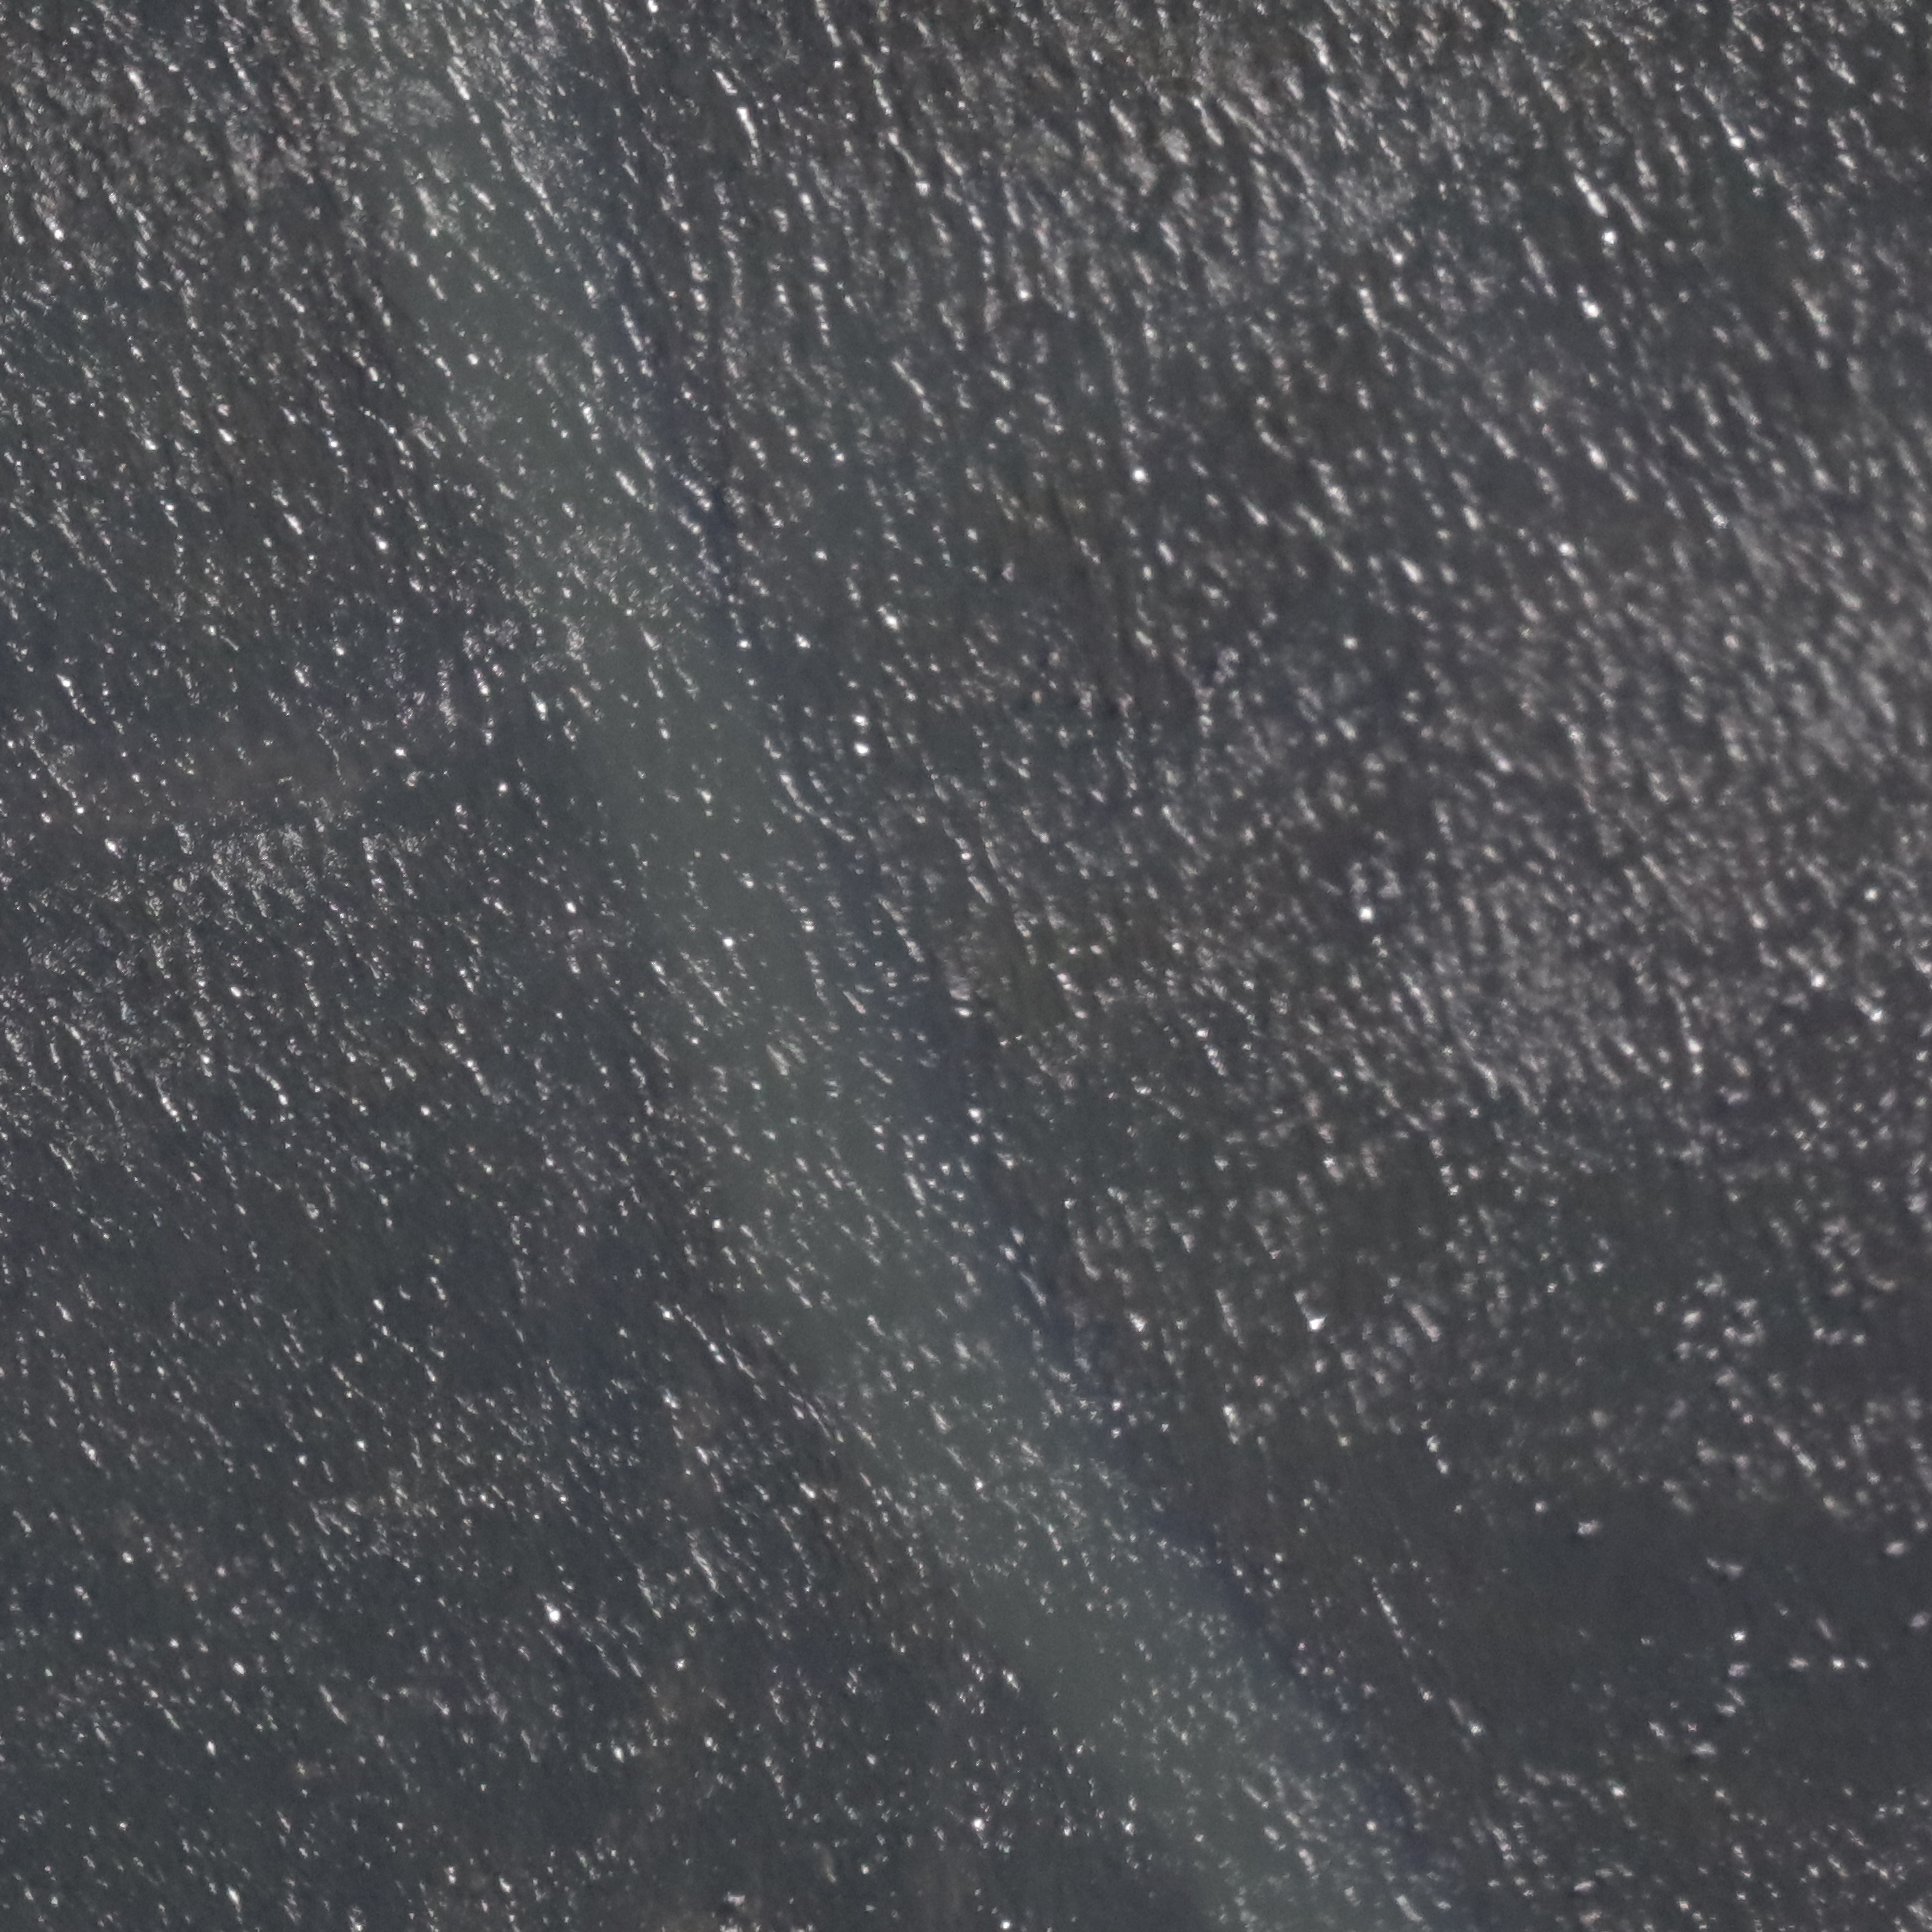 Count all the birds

11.